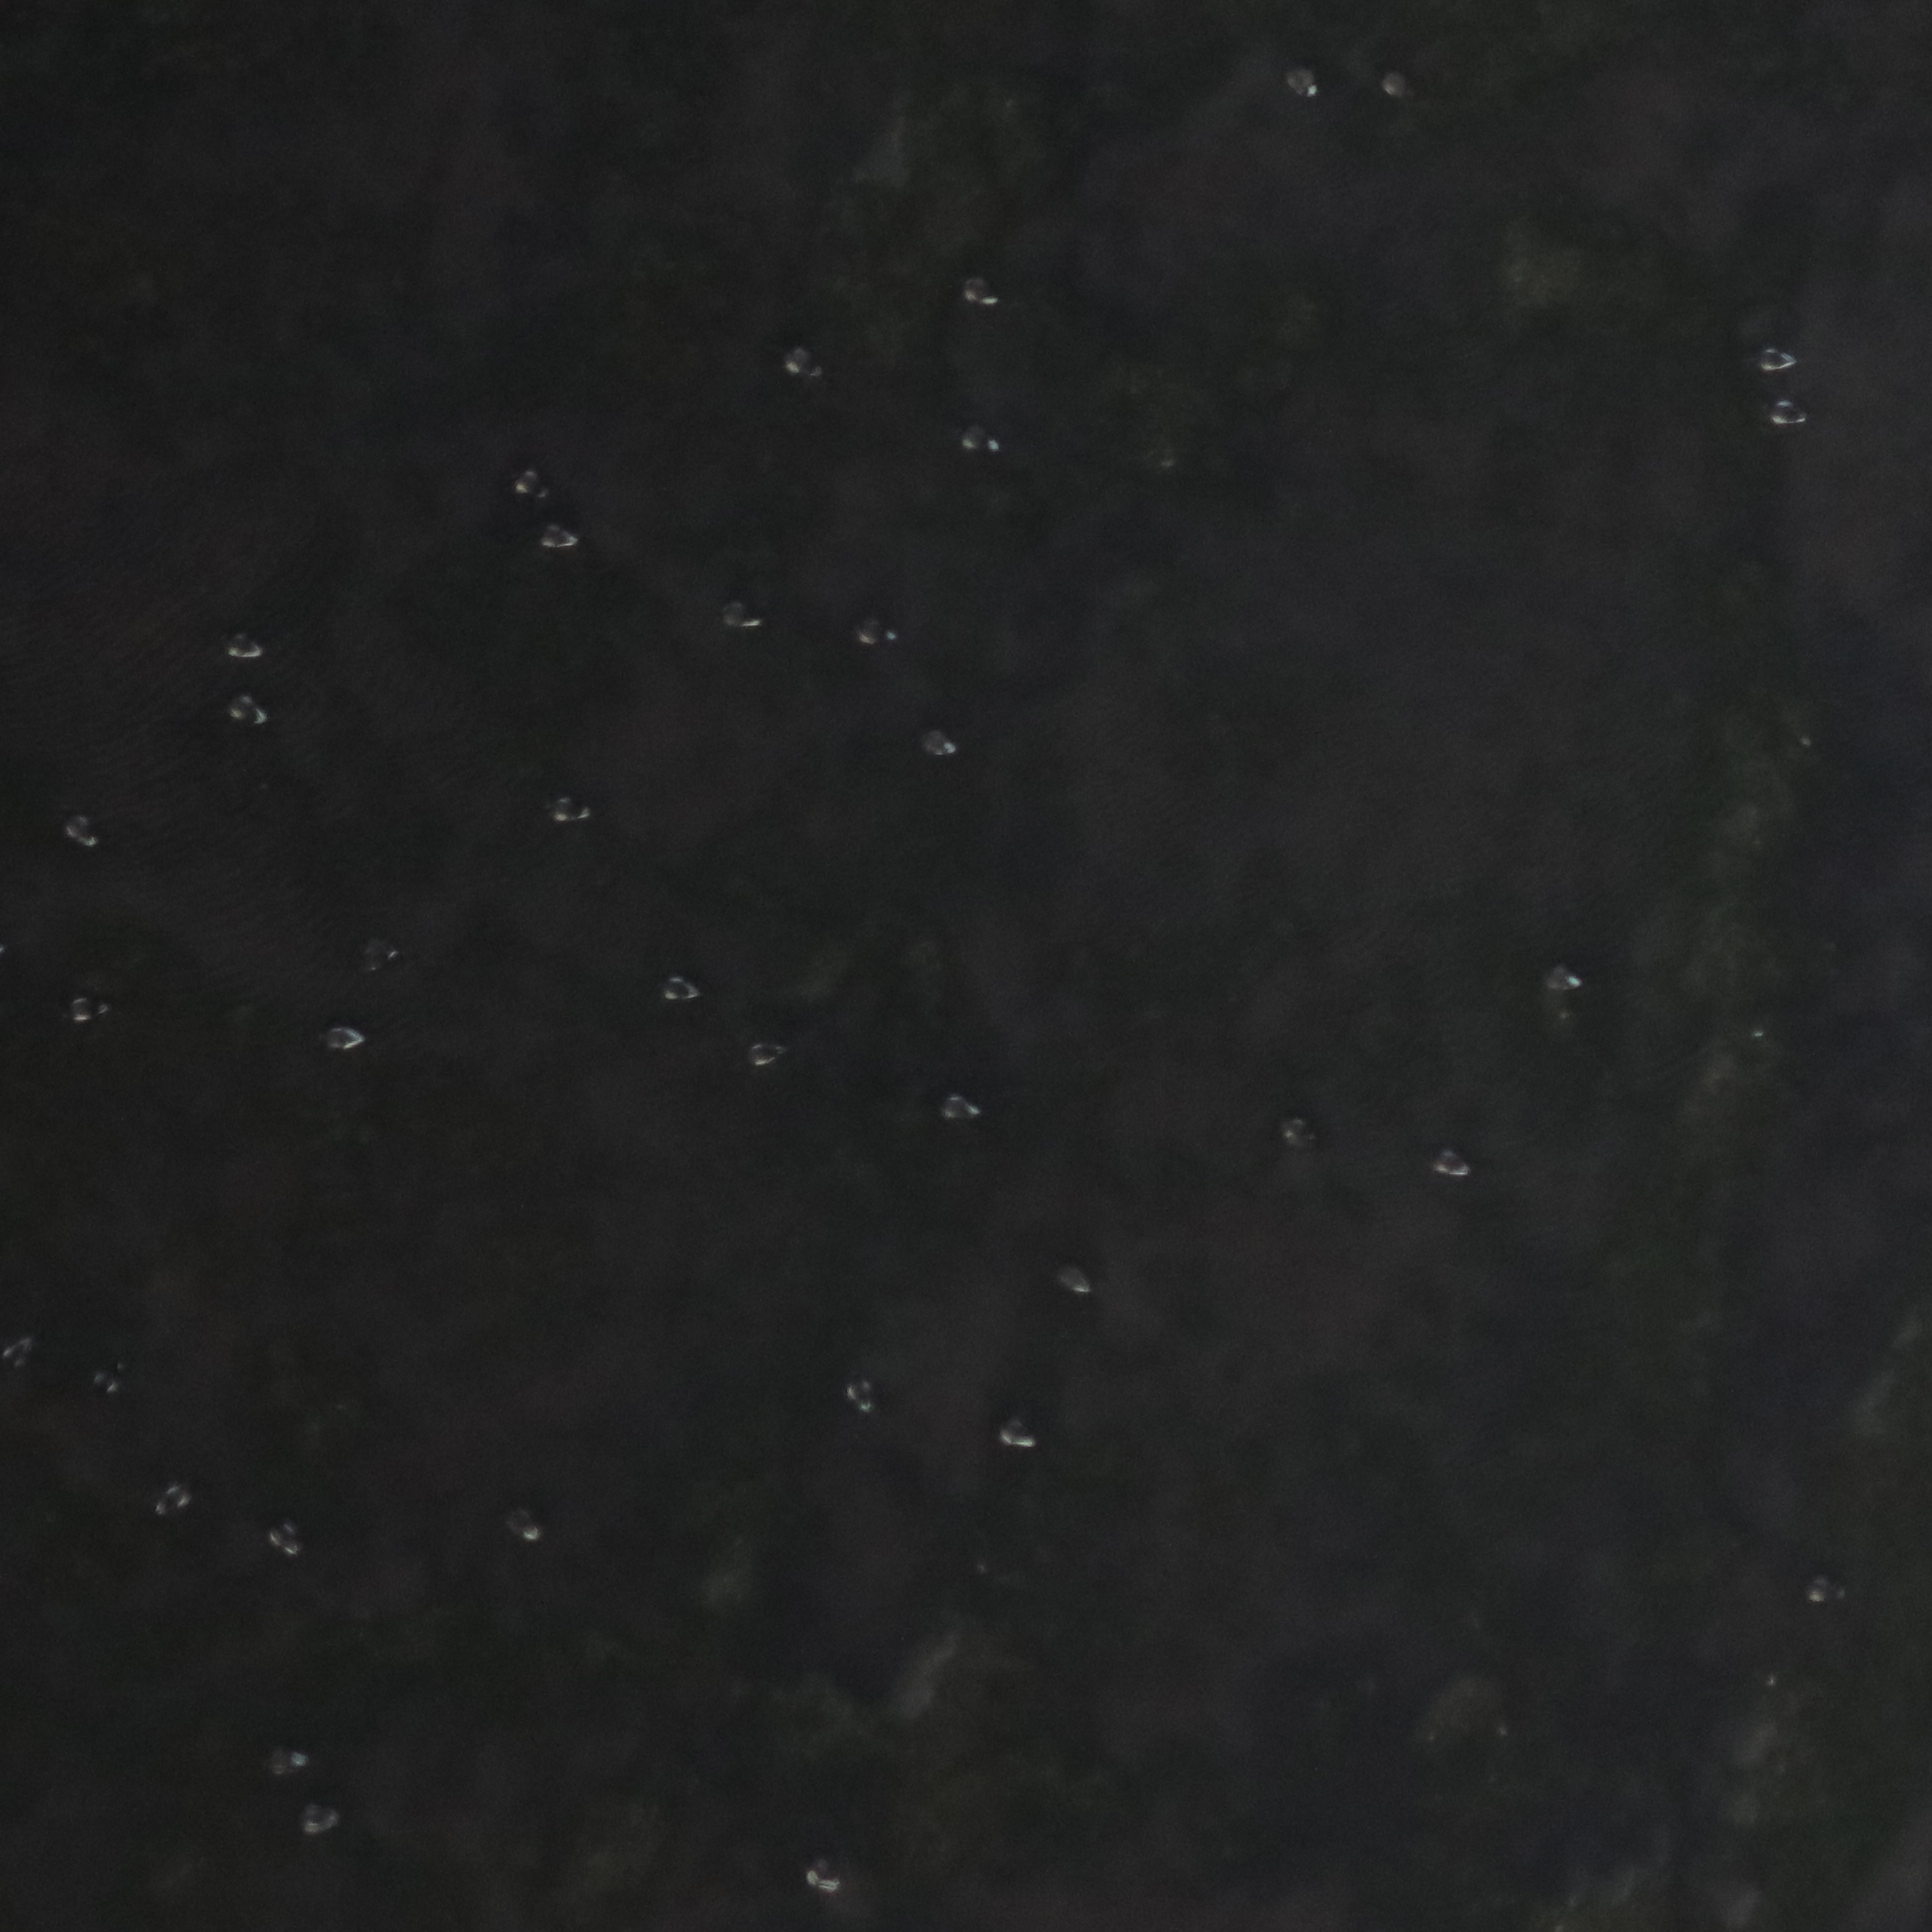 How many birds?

37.